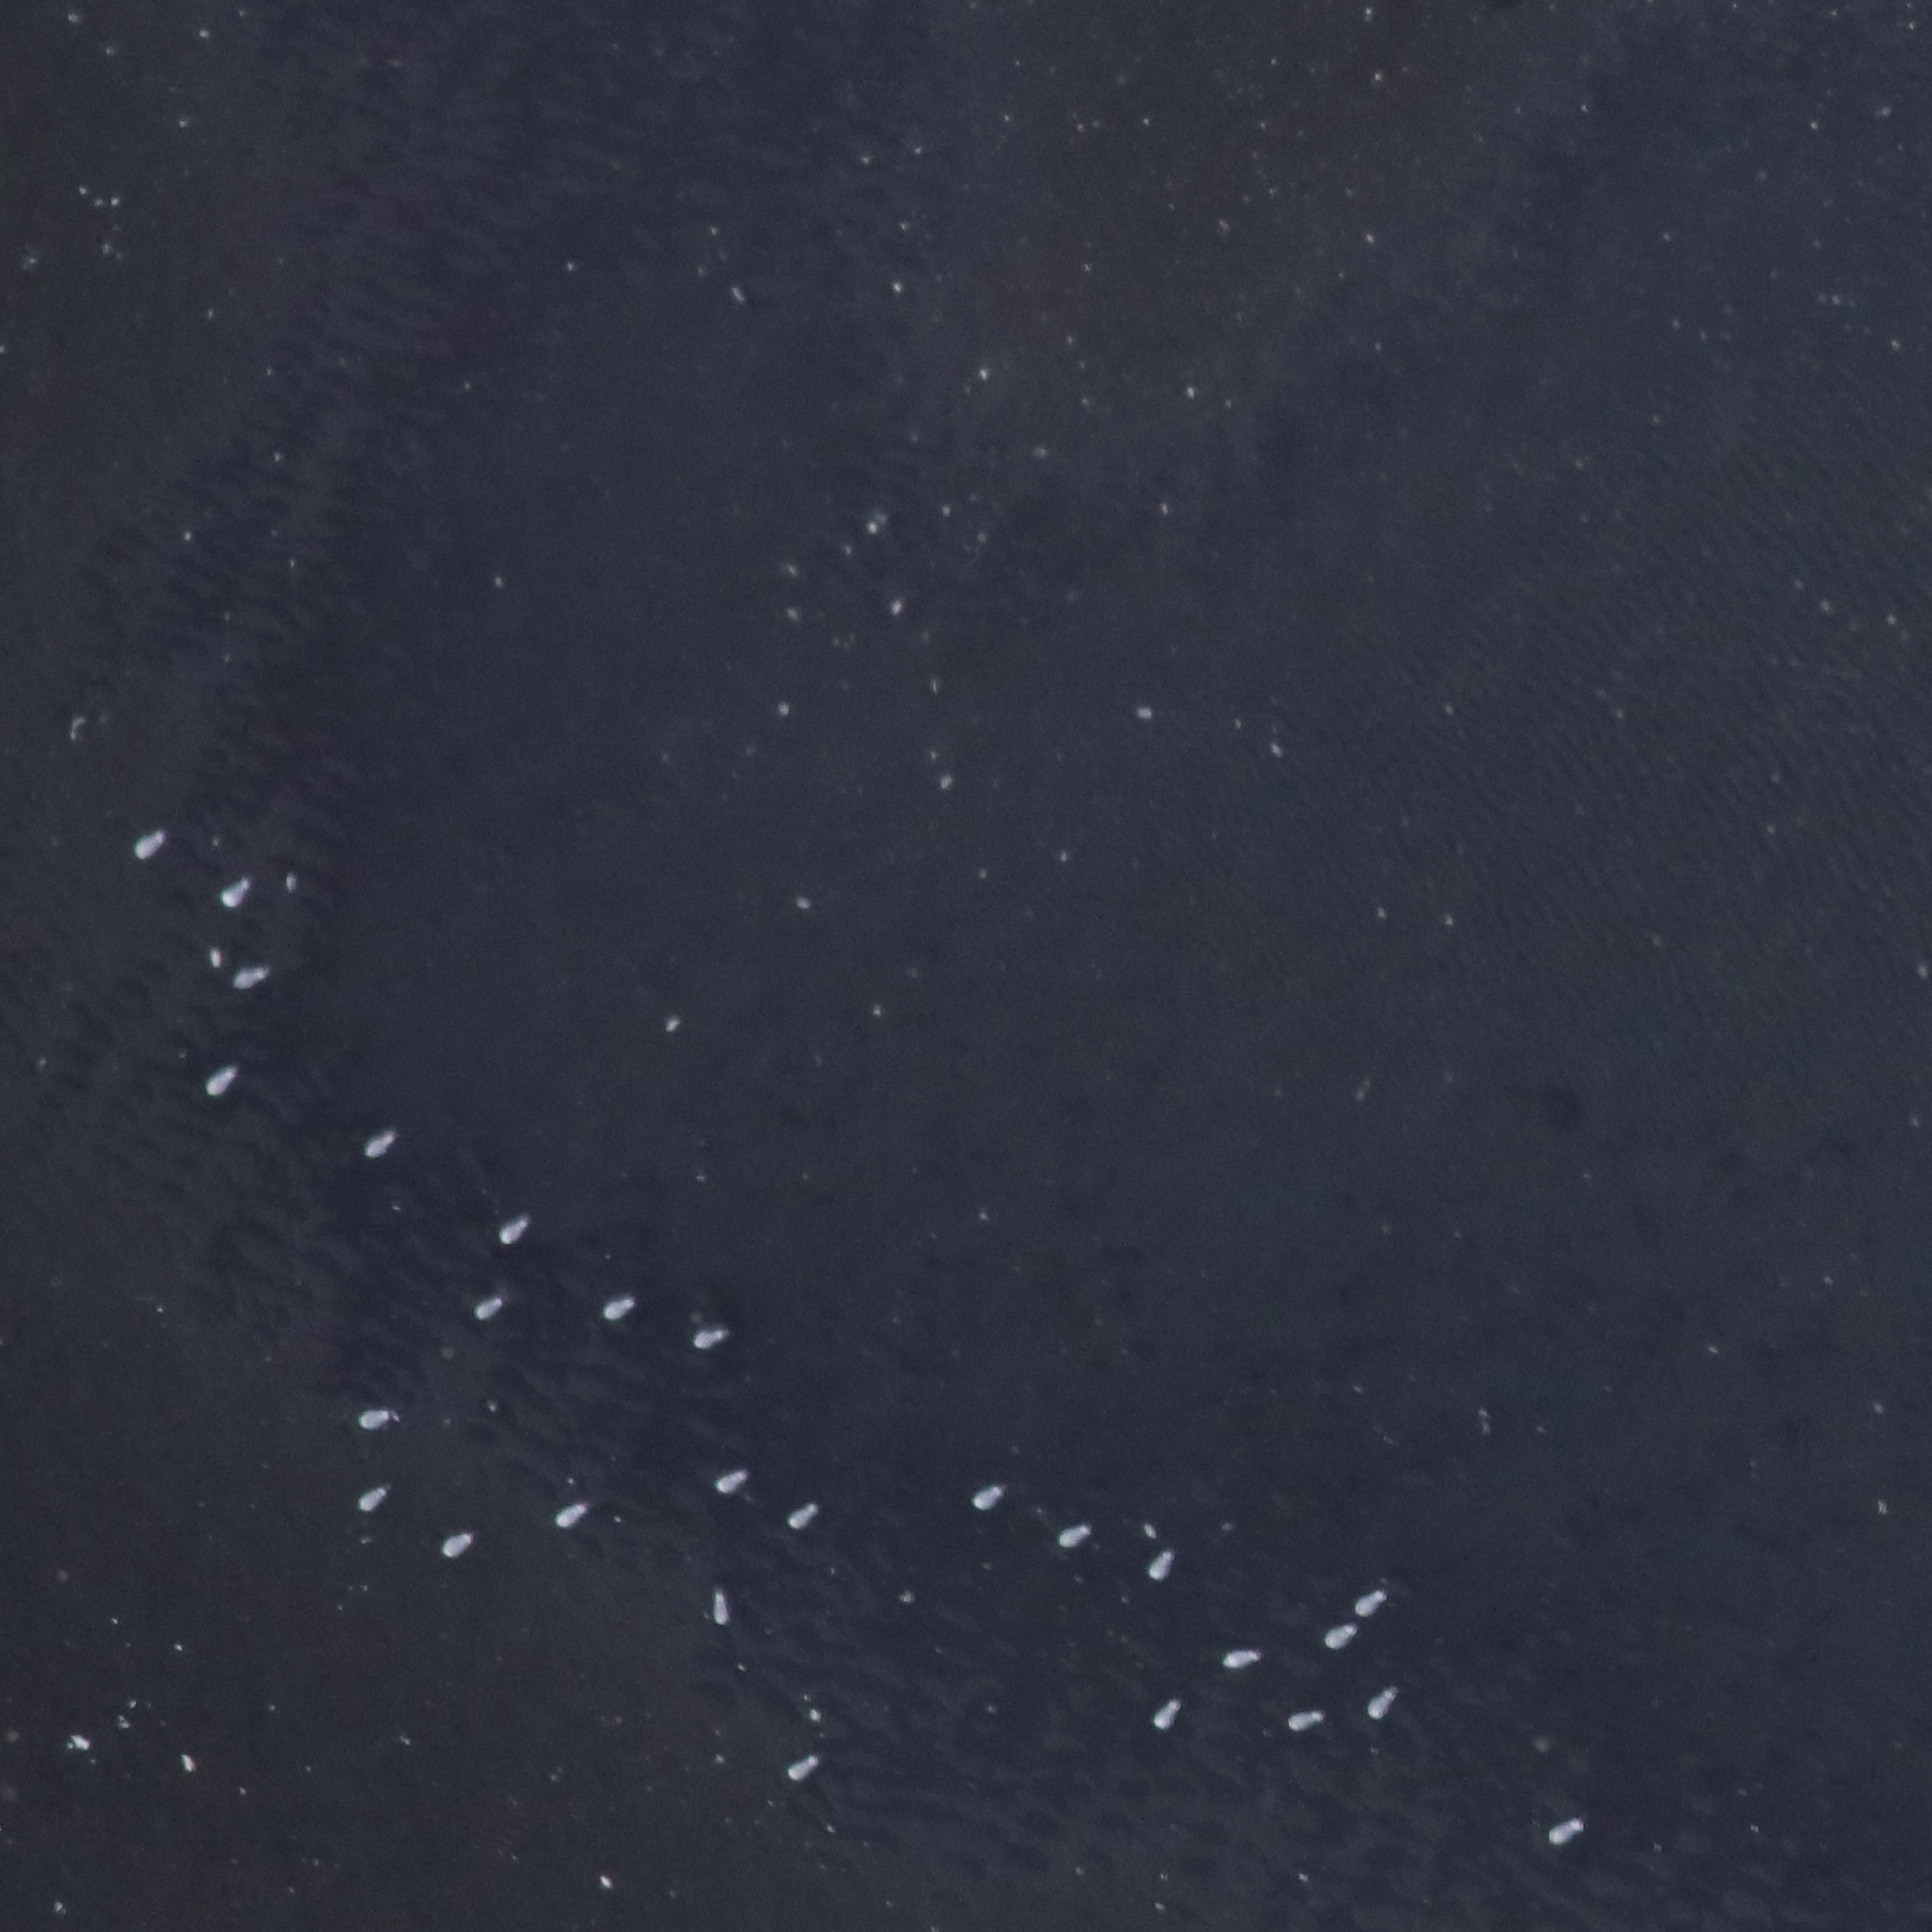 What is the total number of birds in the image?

27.